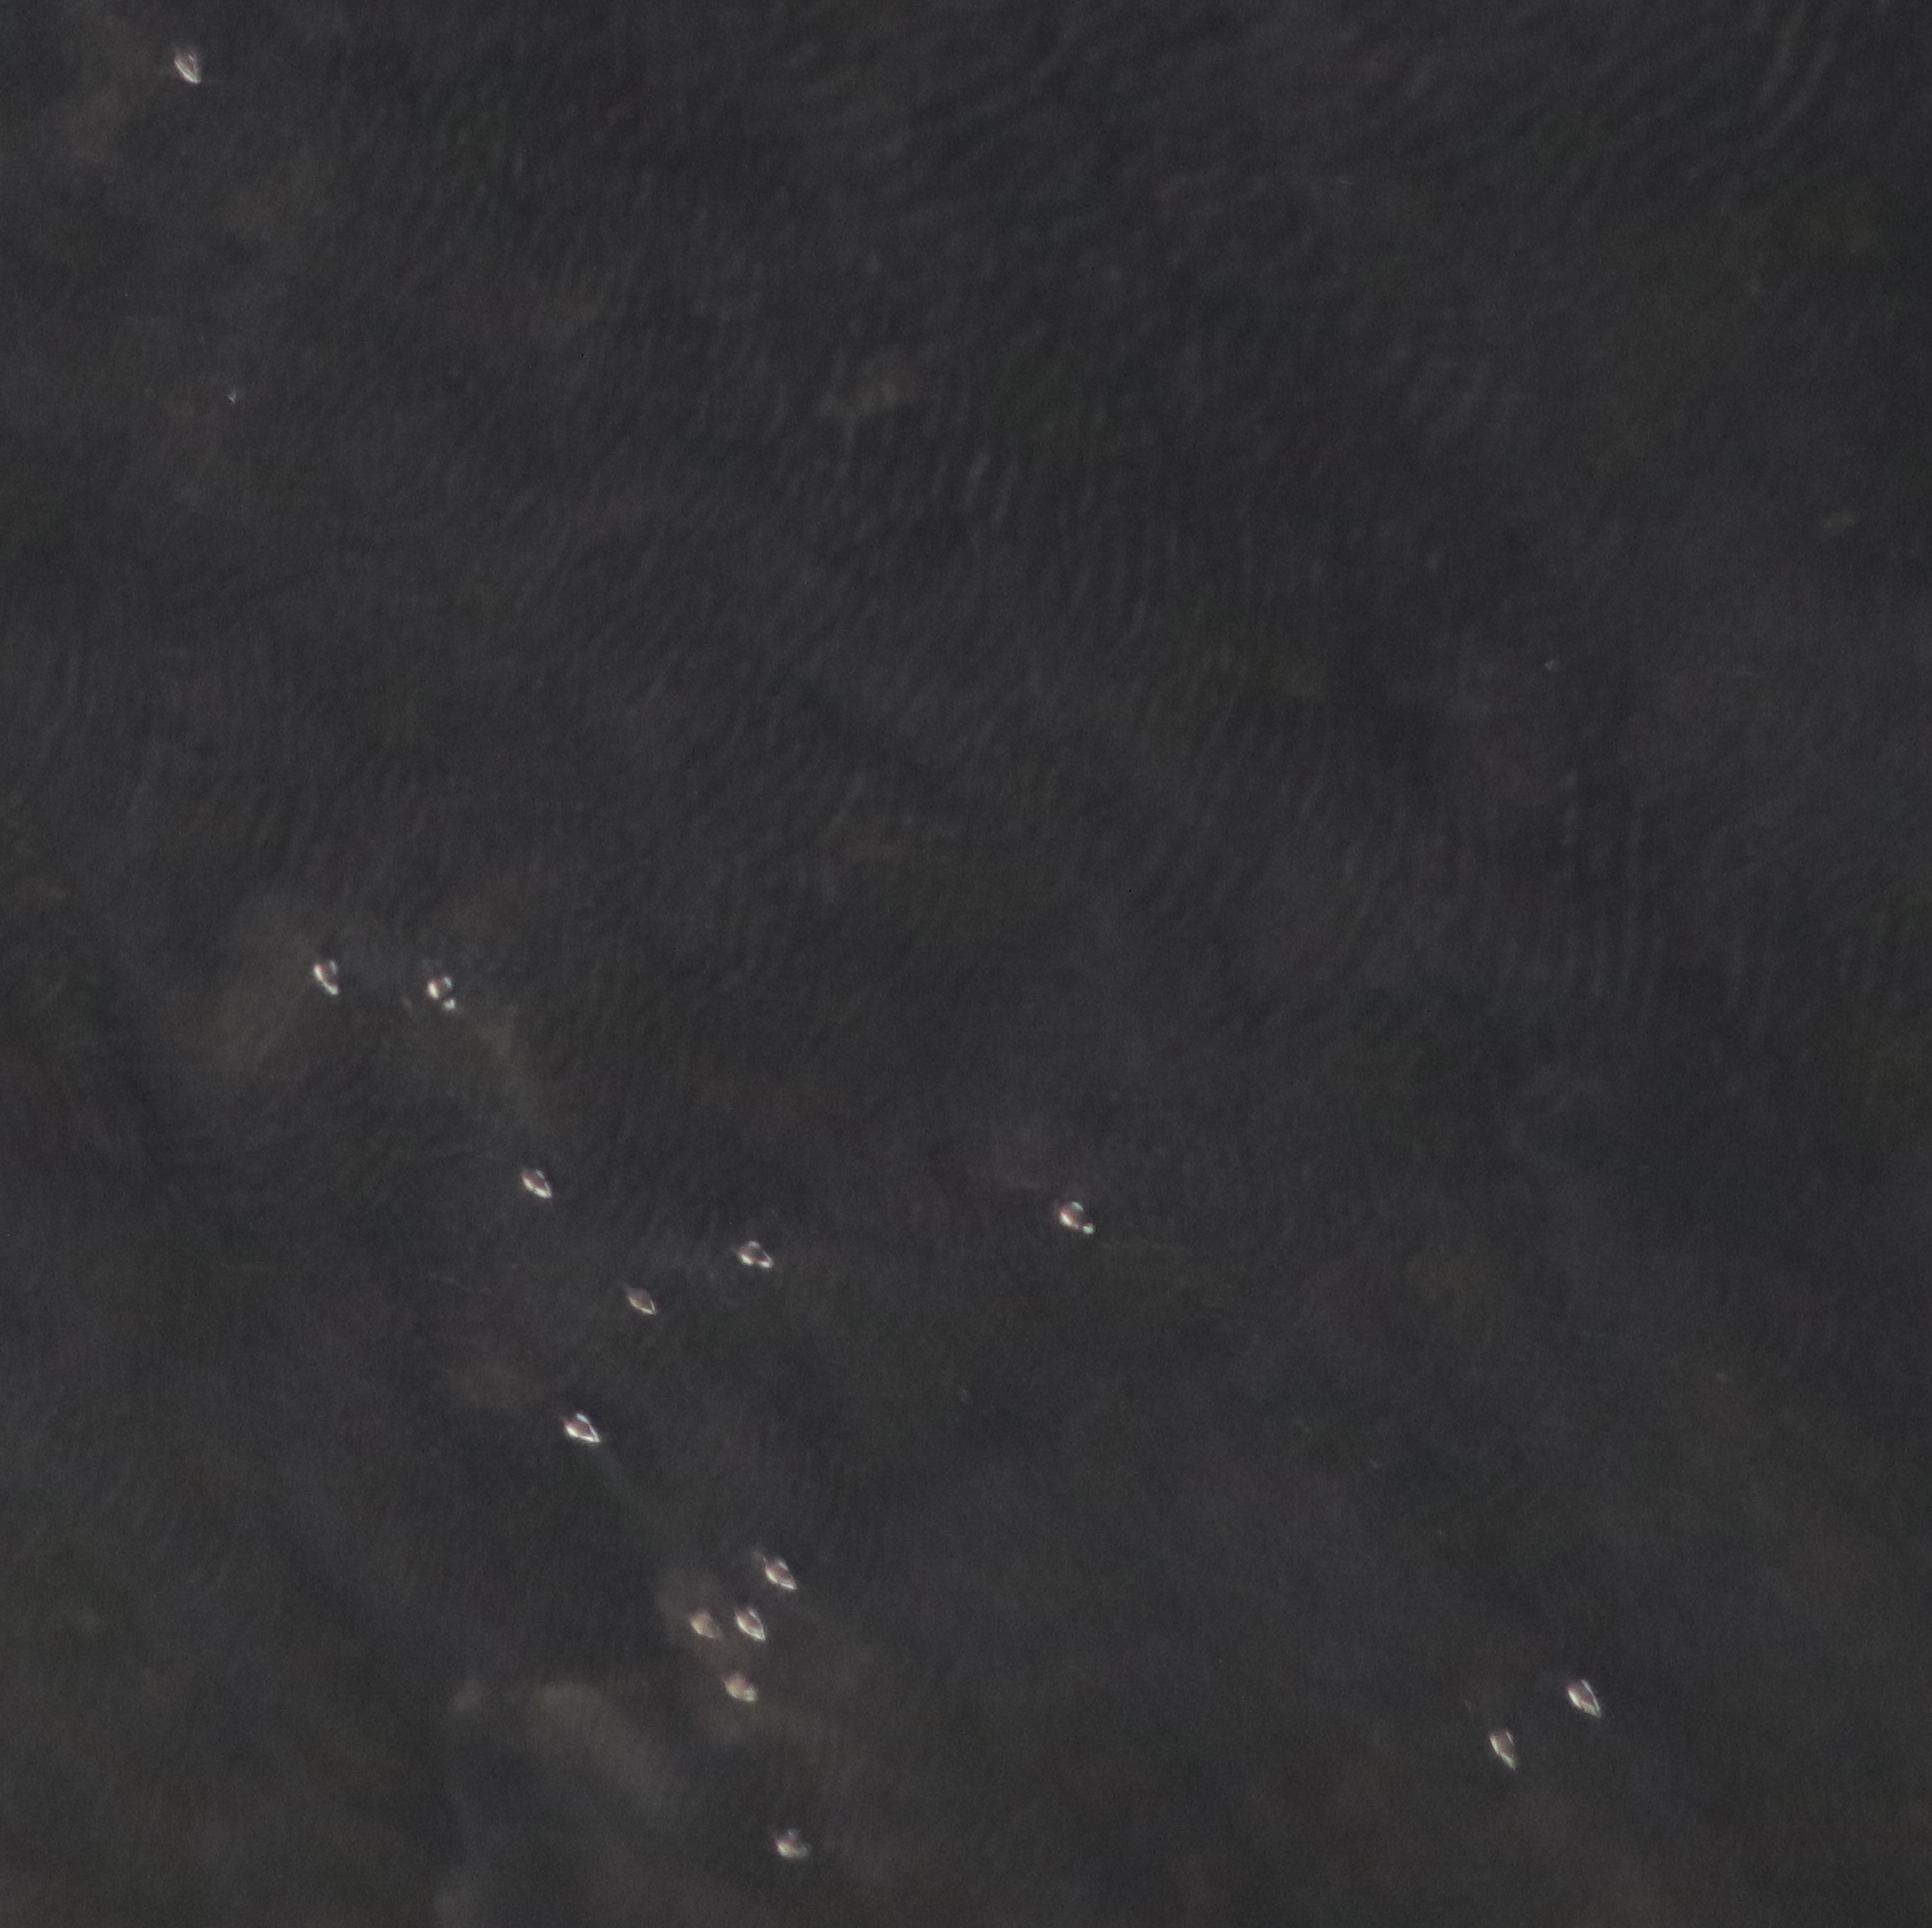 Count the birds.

15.